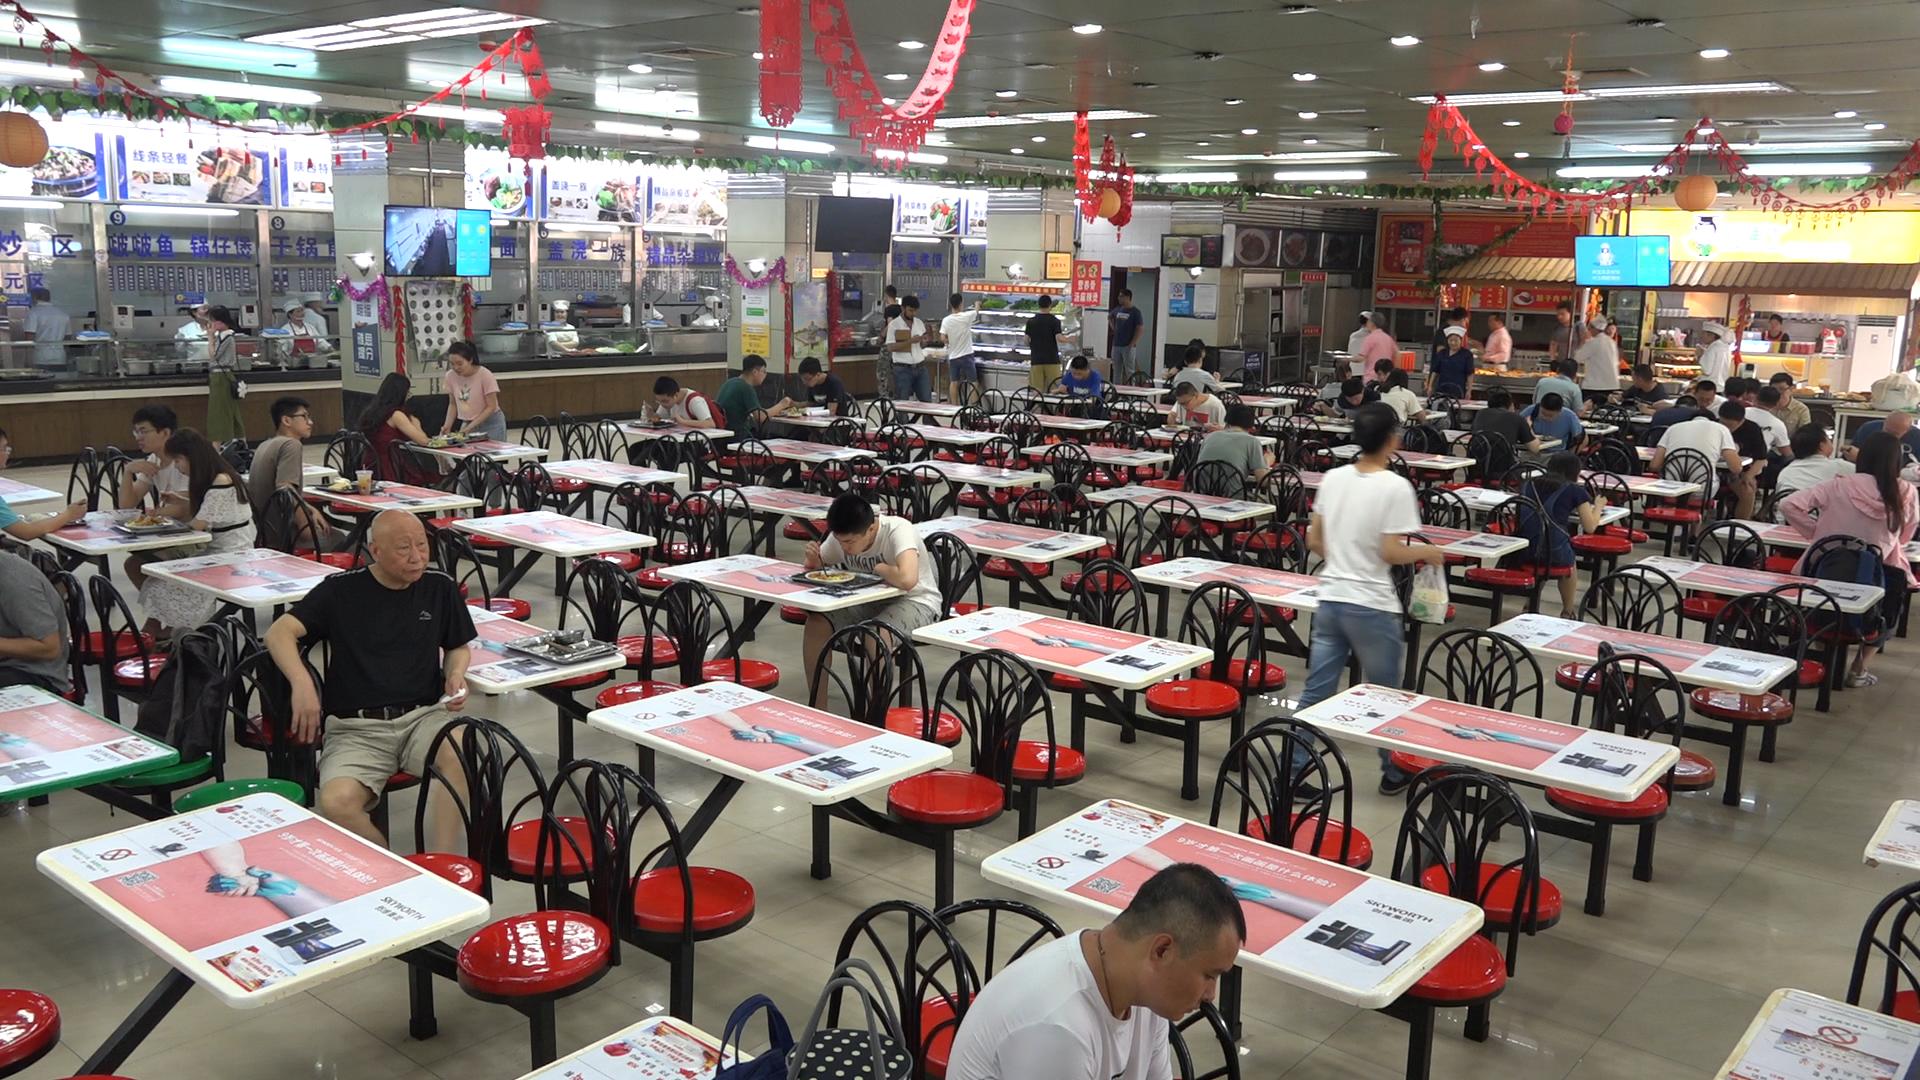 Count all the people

59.